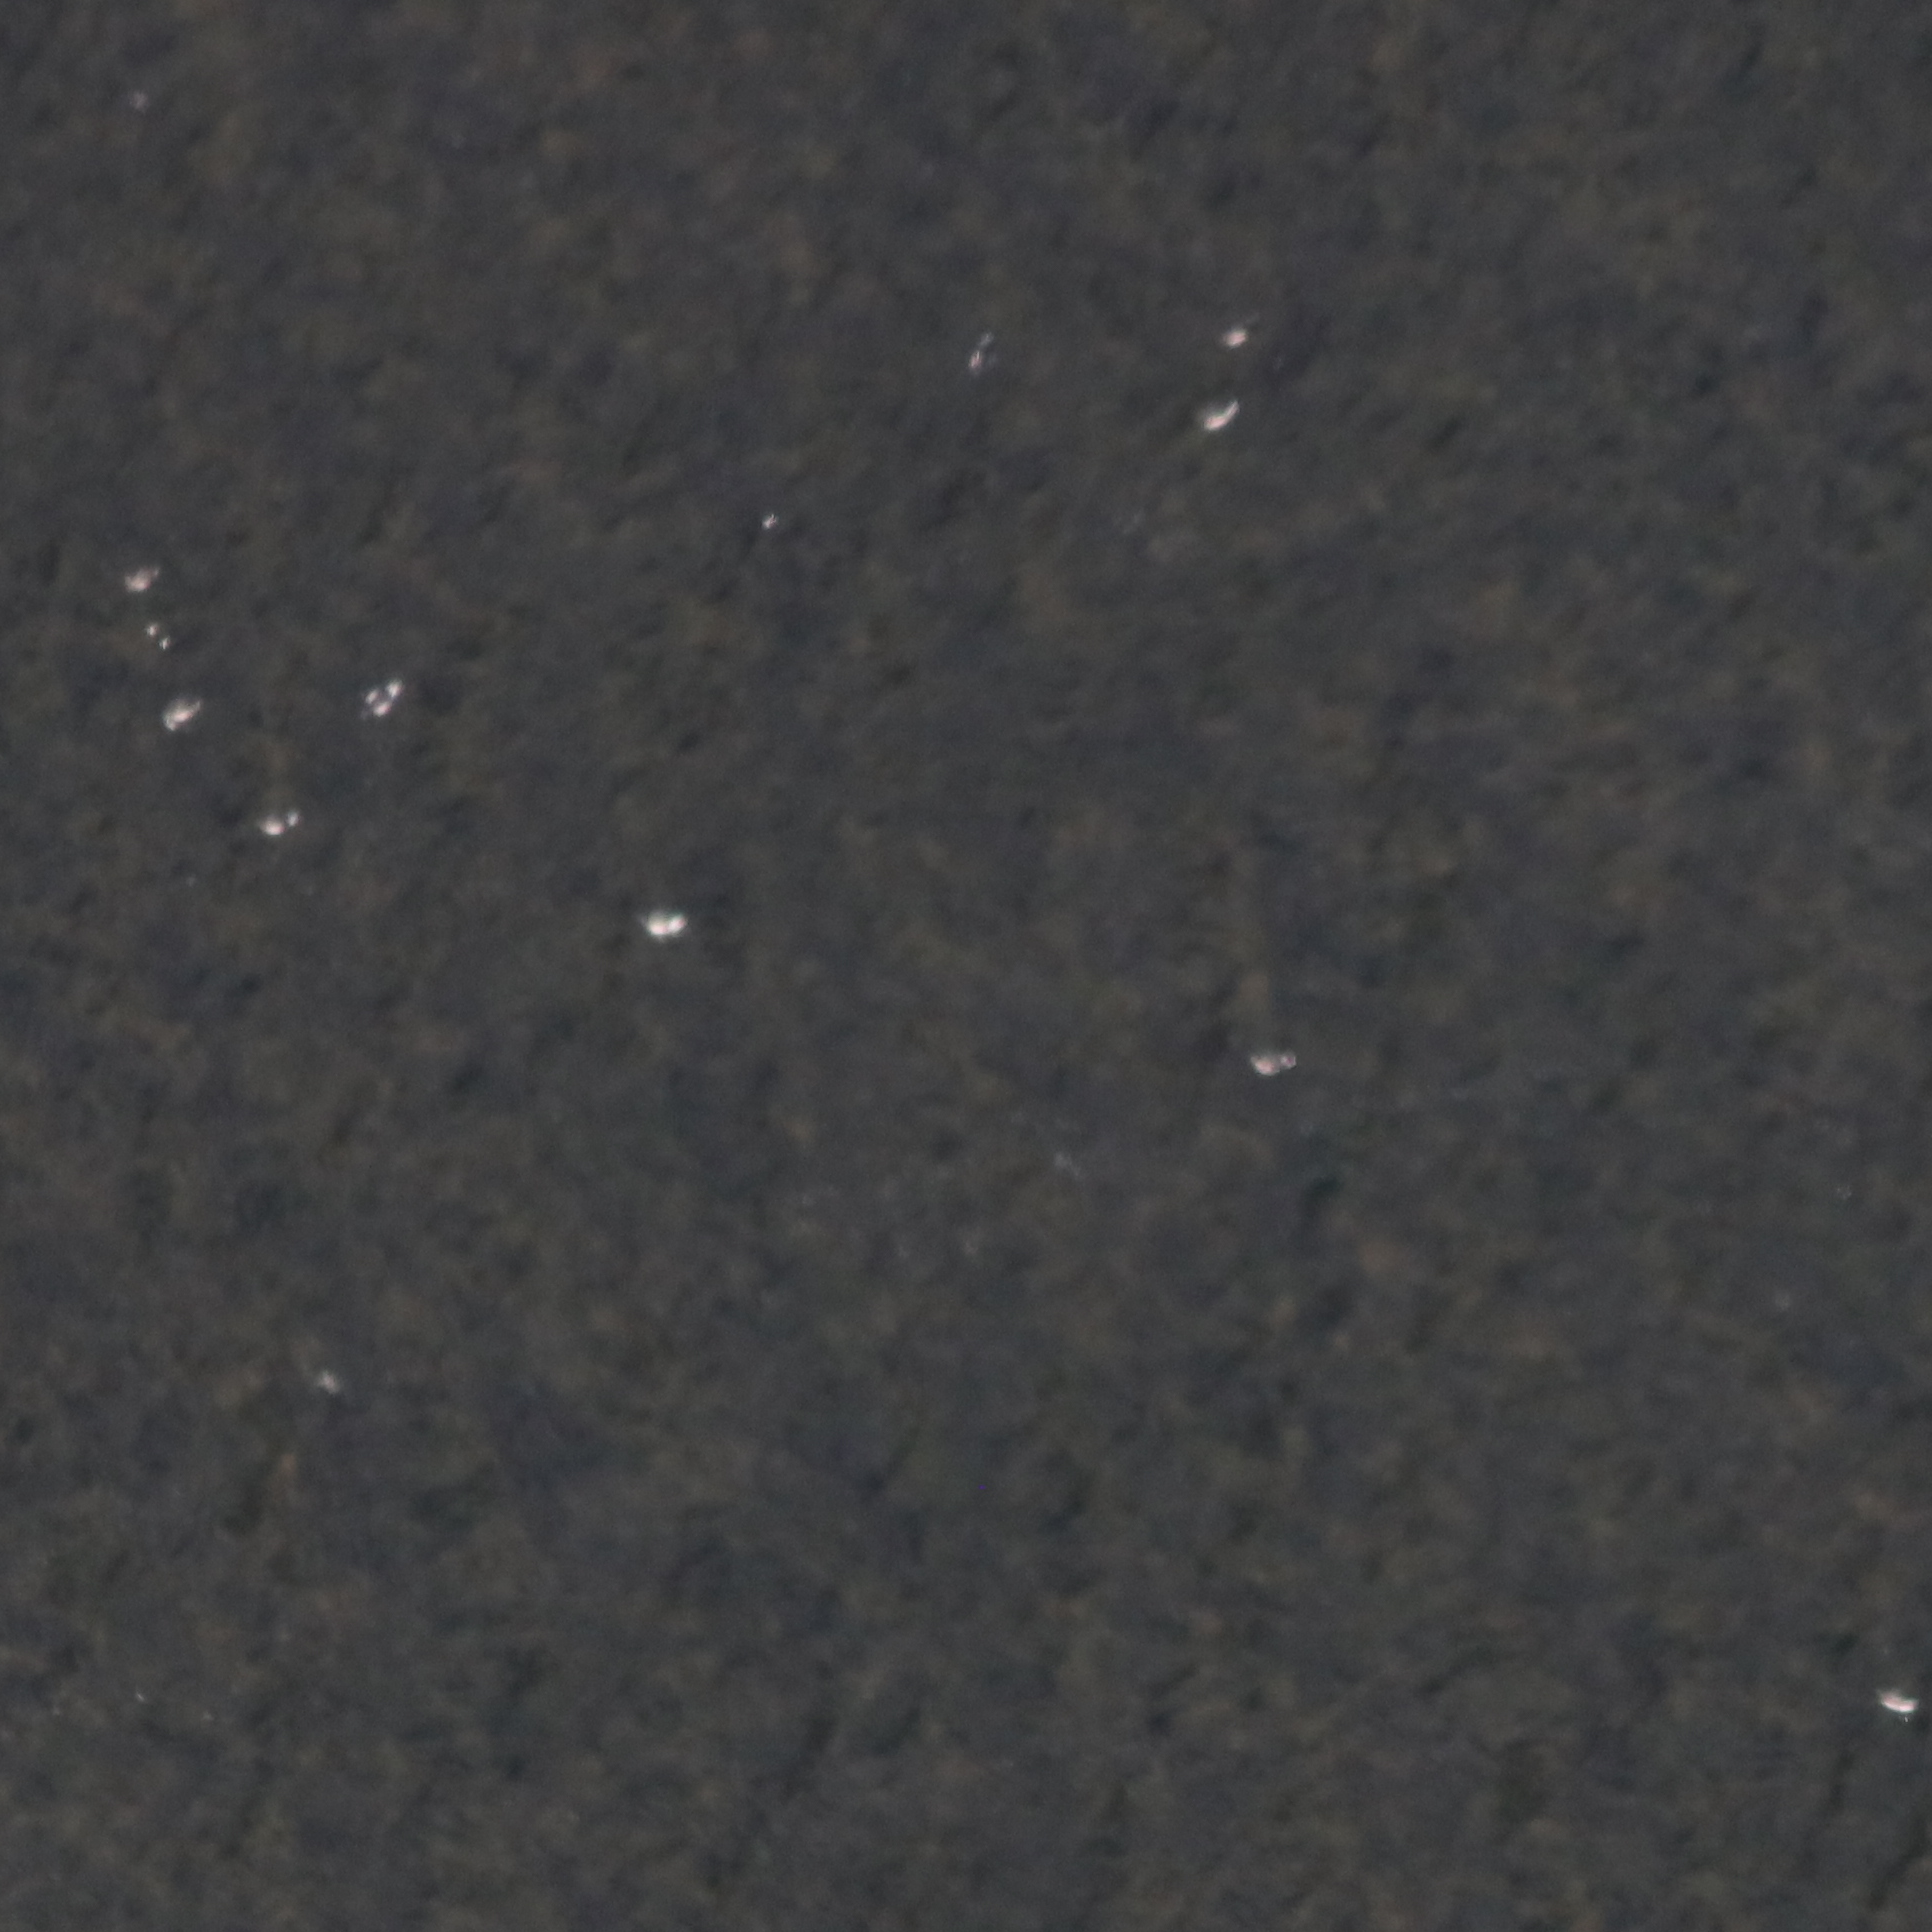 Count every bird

10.